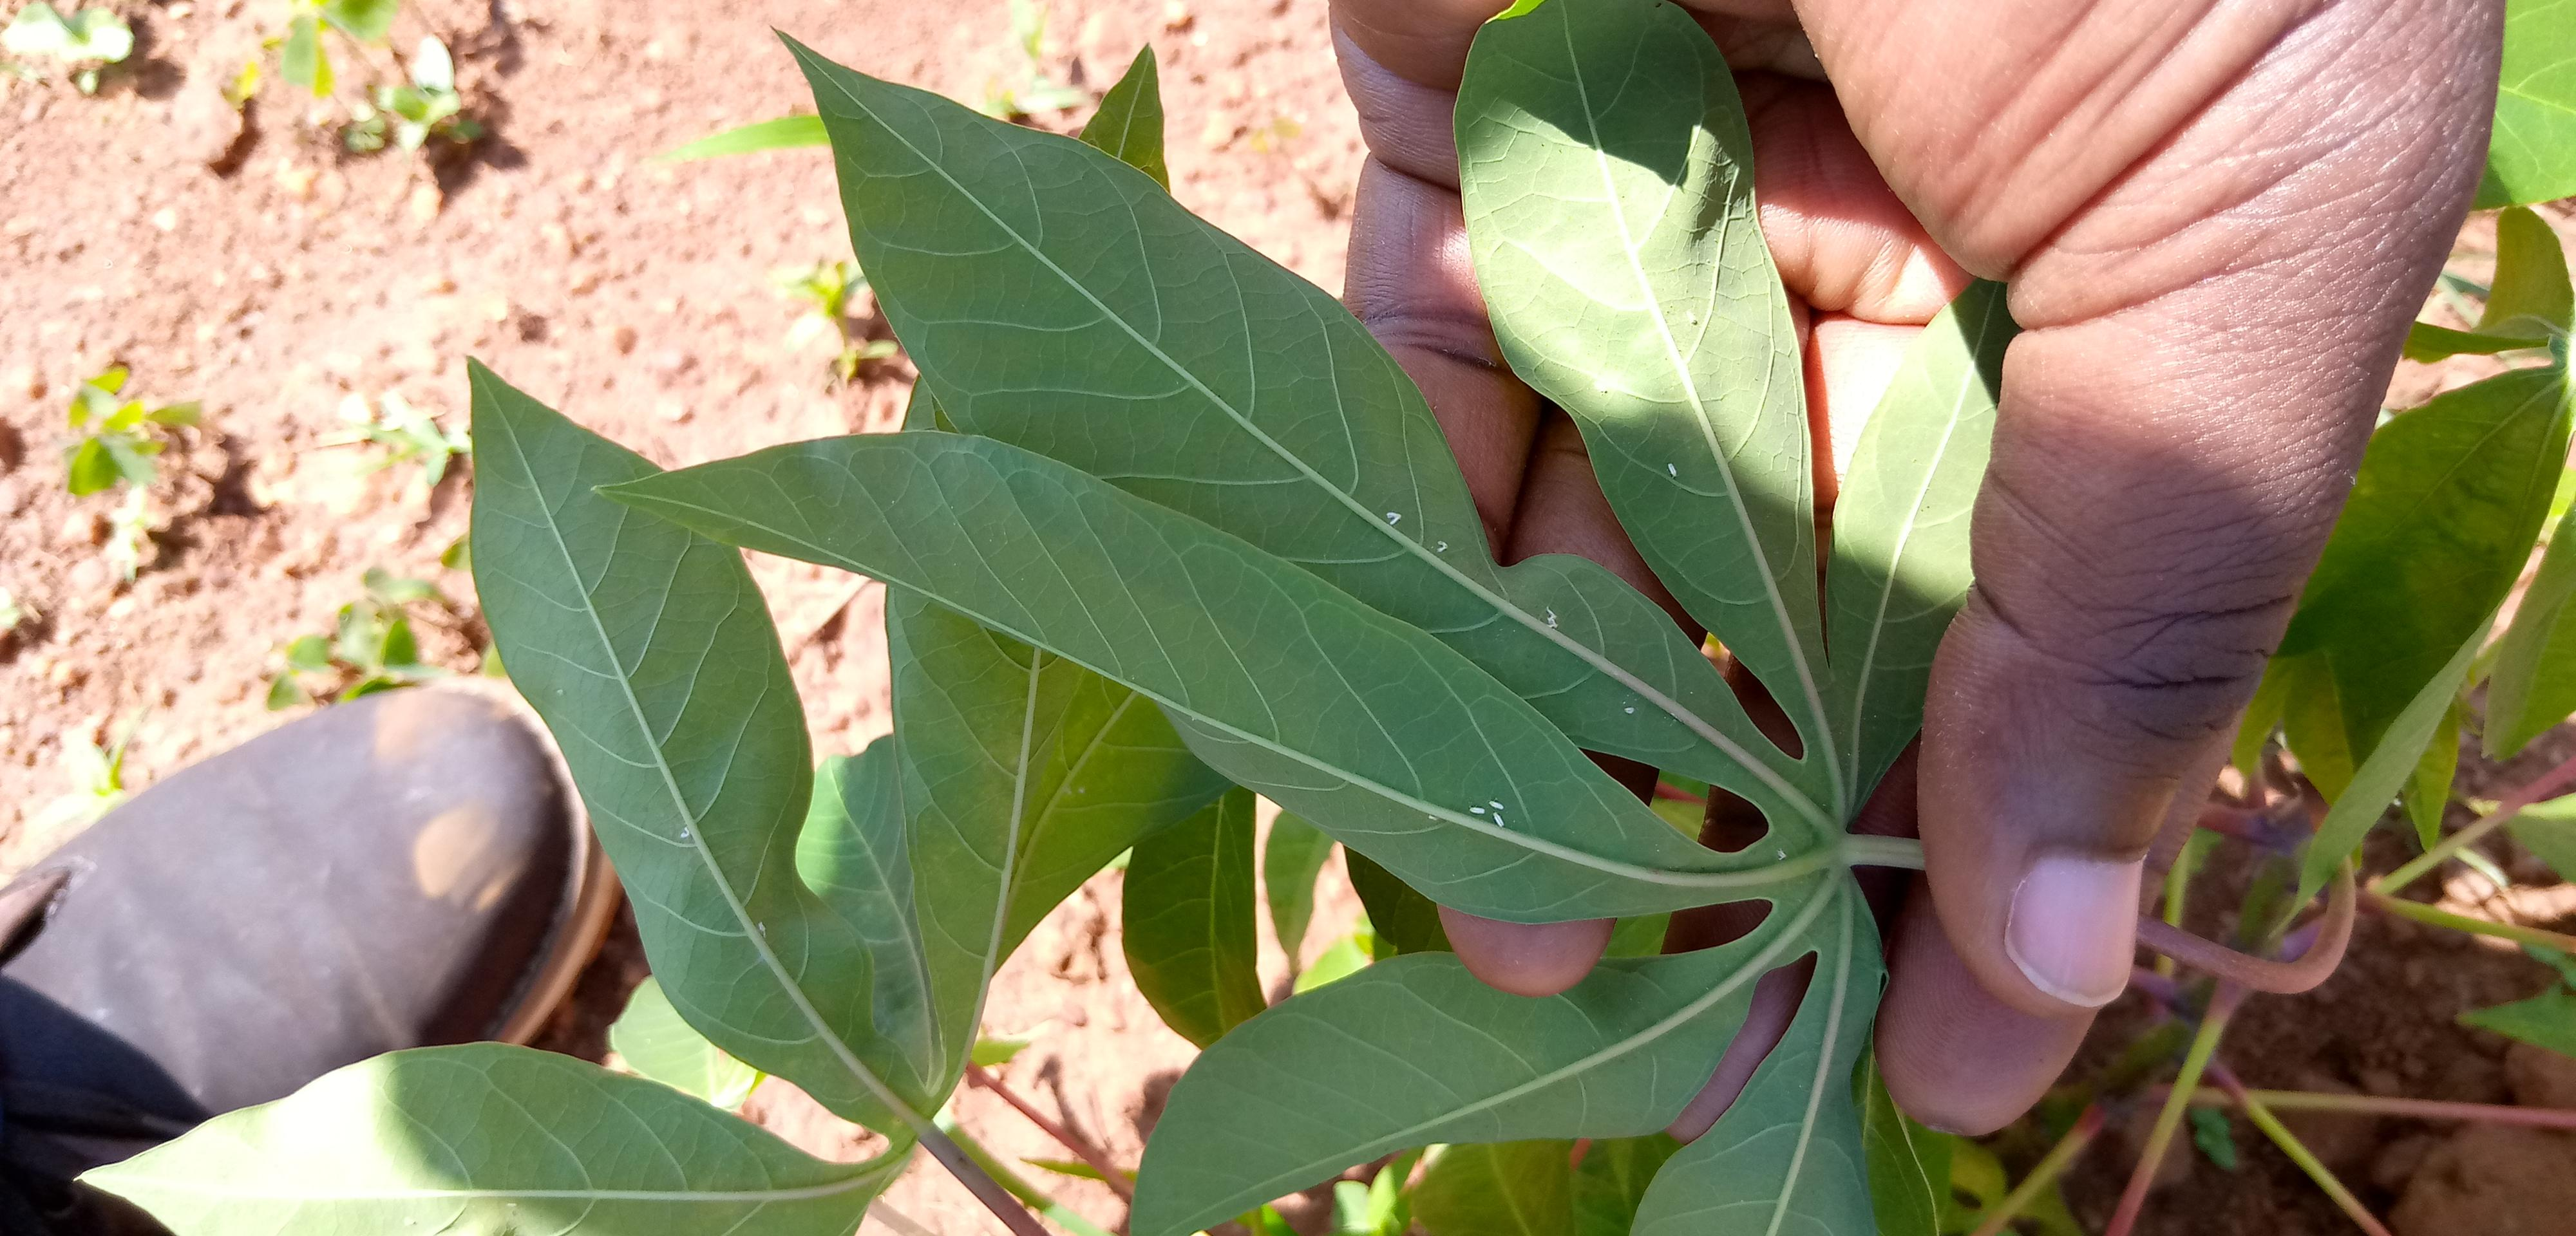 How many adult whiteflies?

11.